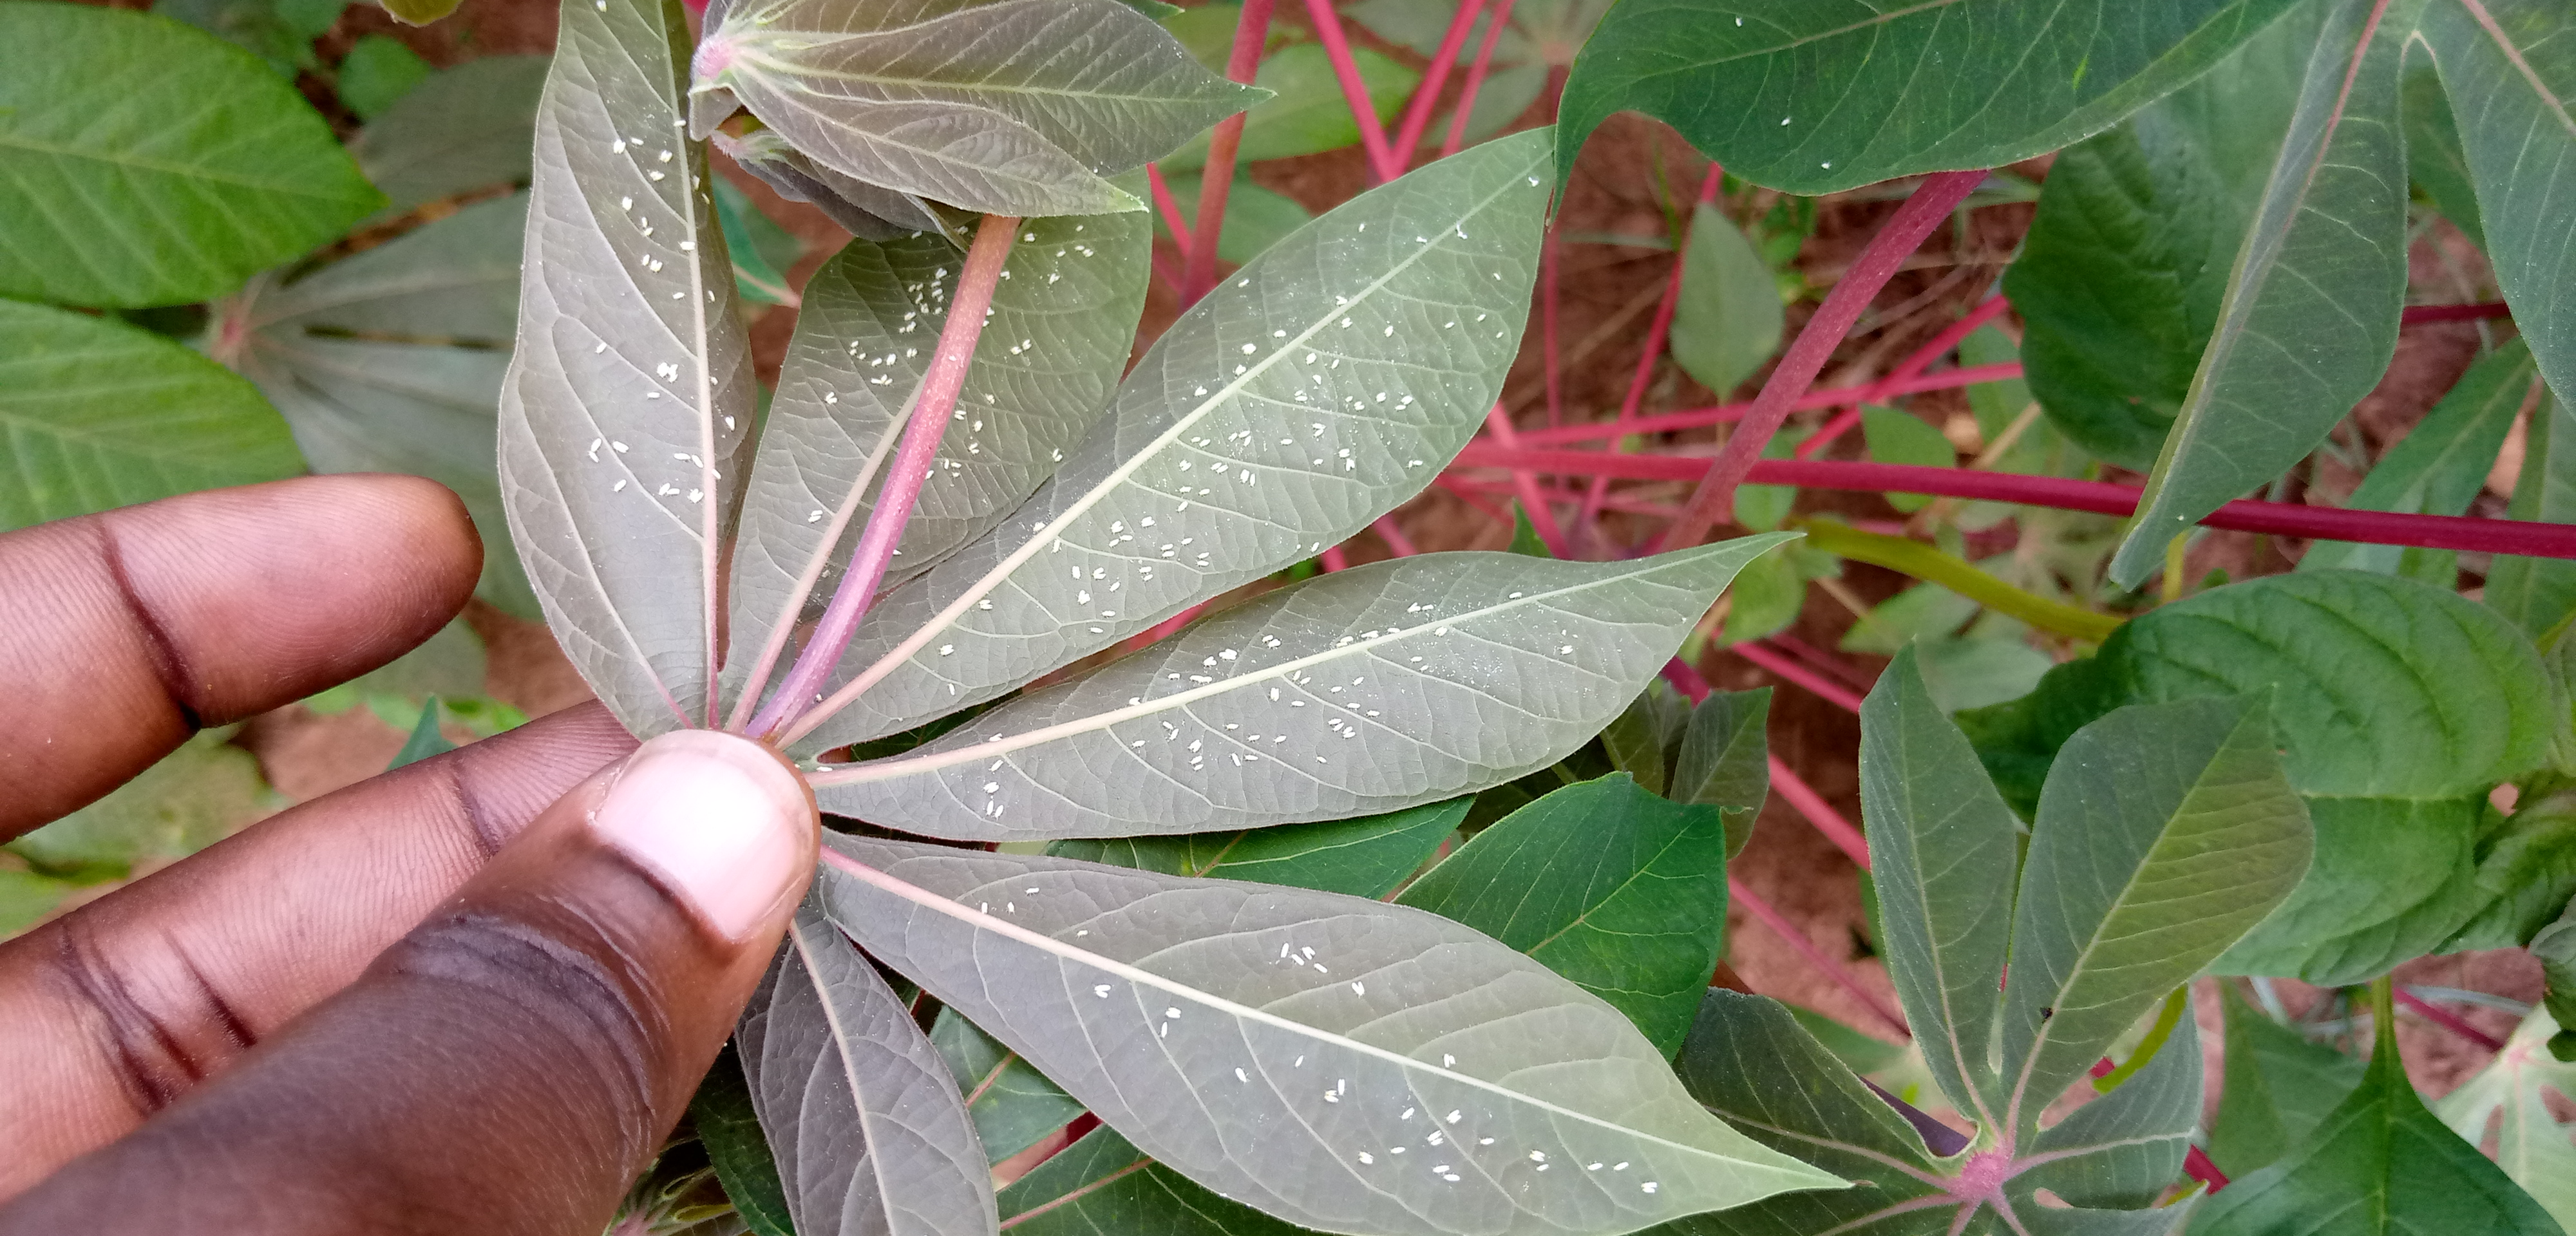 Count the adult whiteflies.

275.